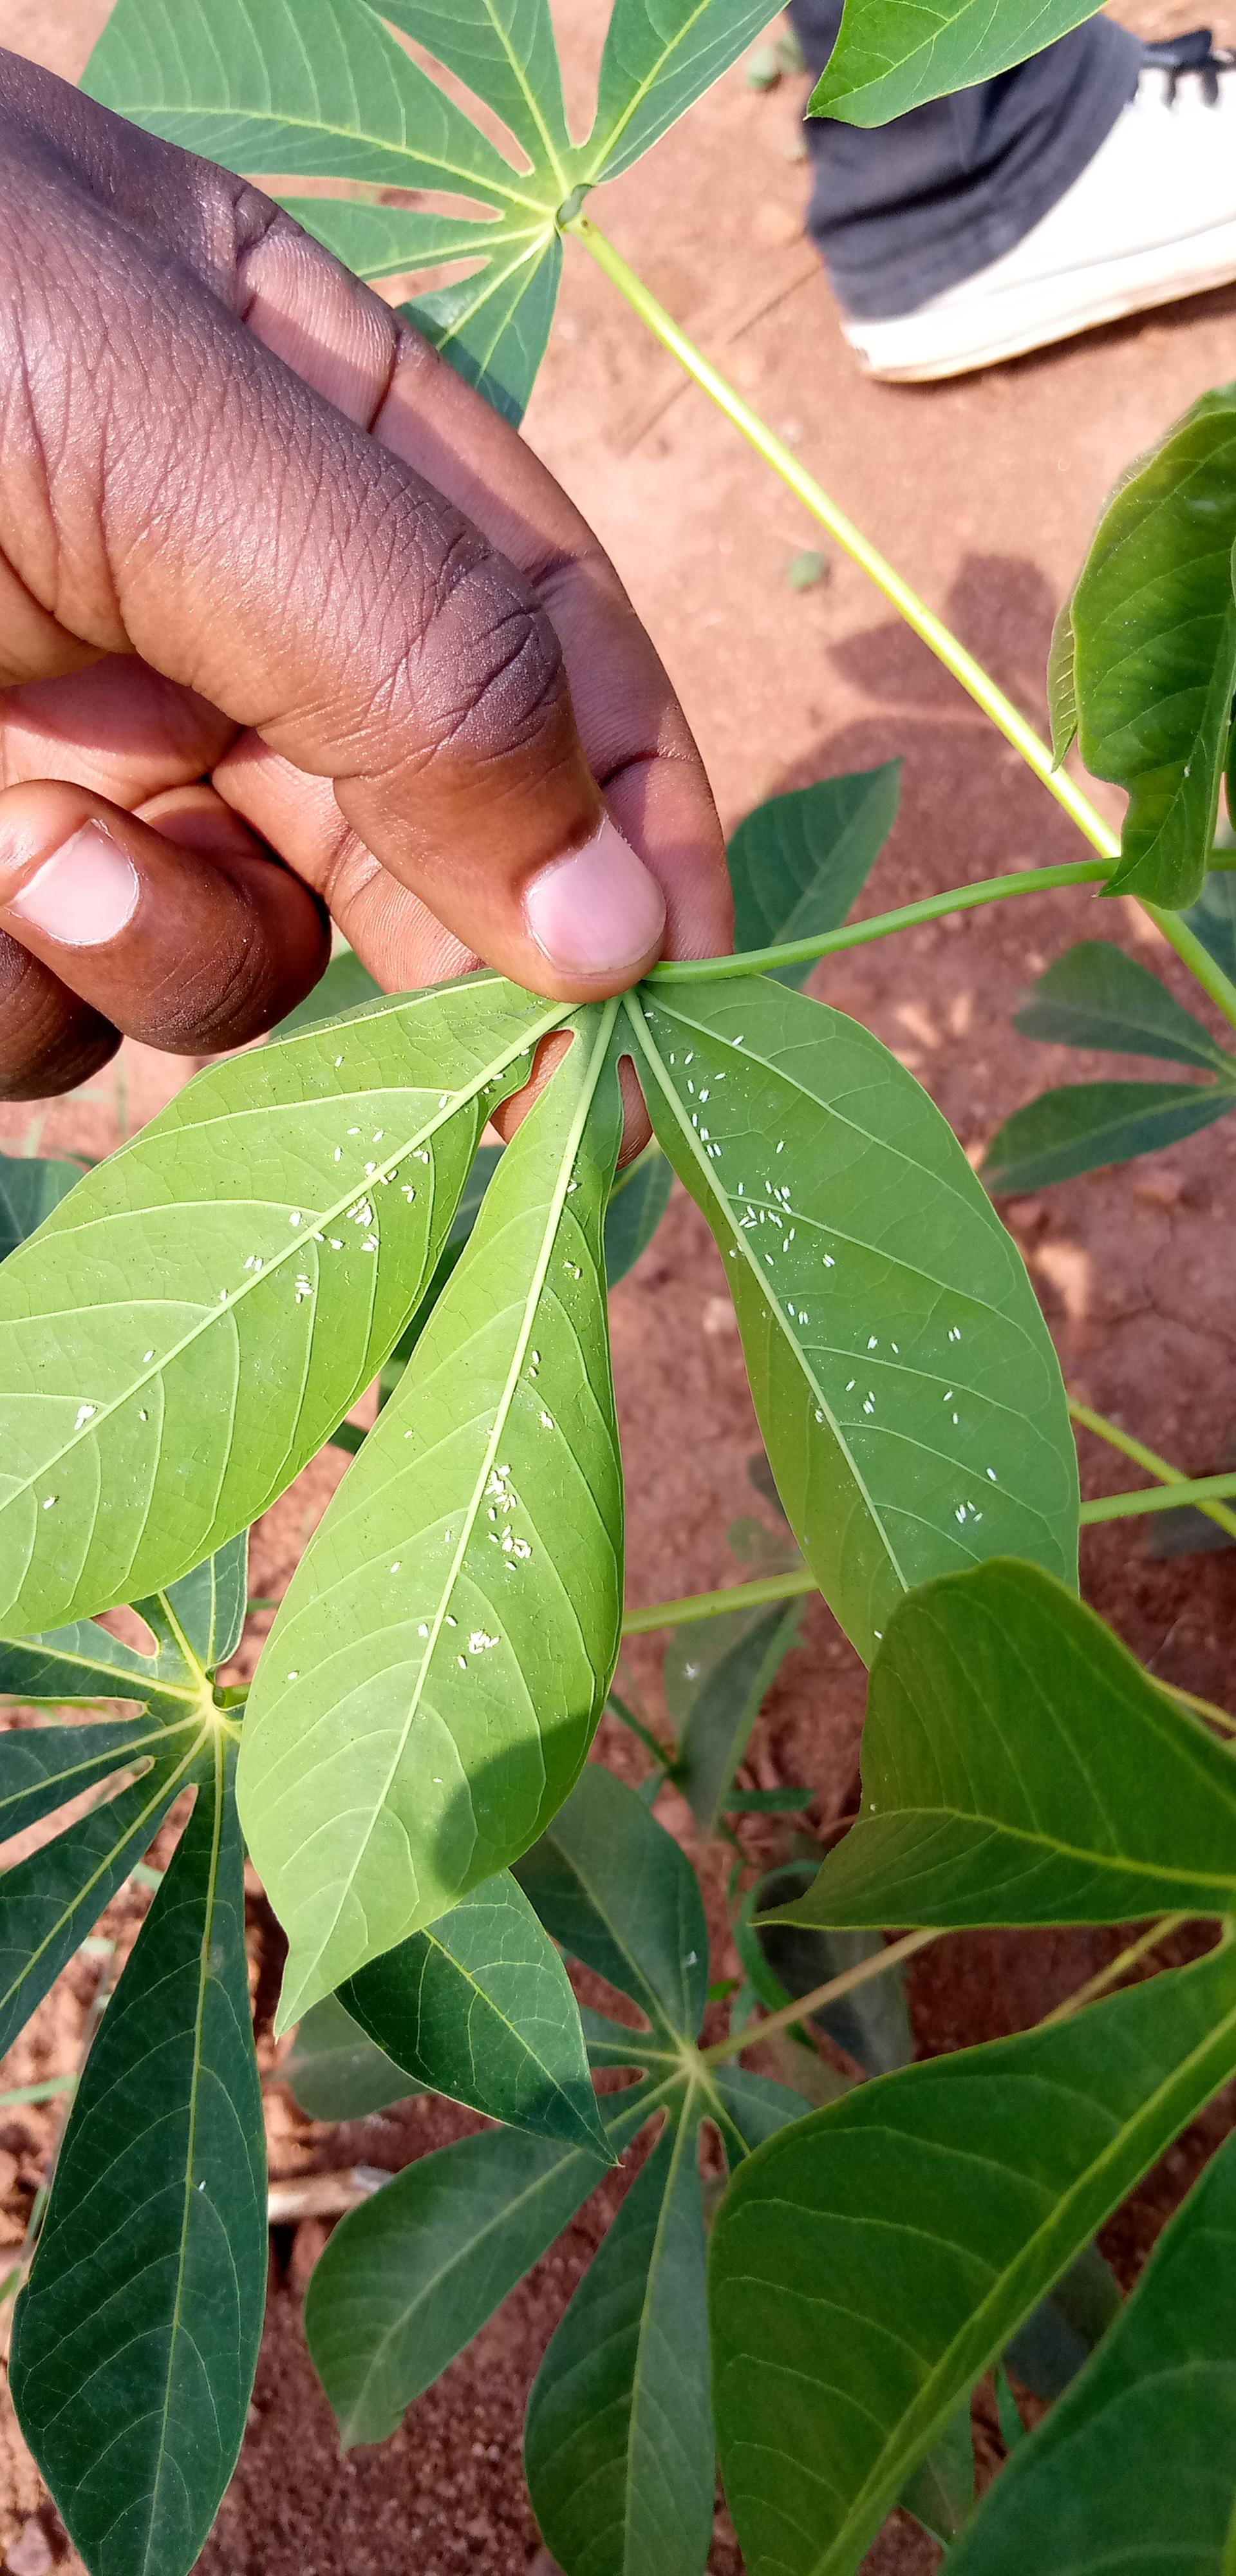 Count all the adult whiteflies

140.